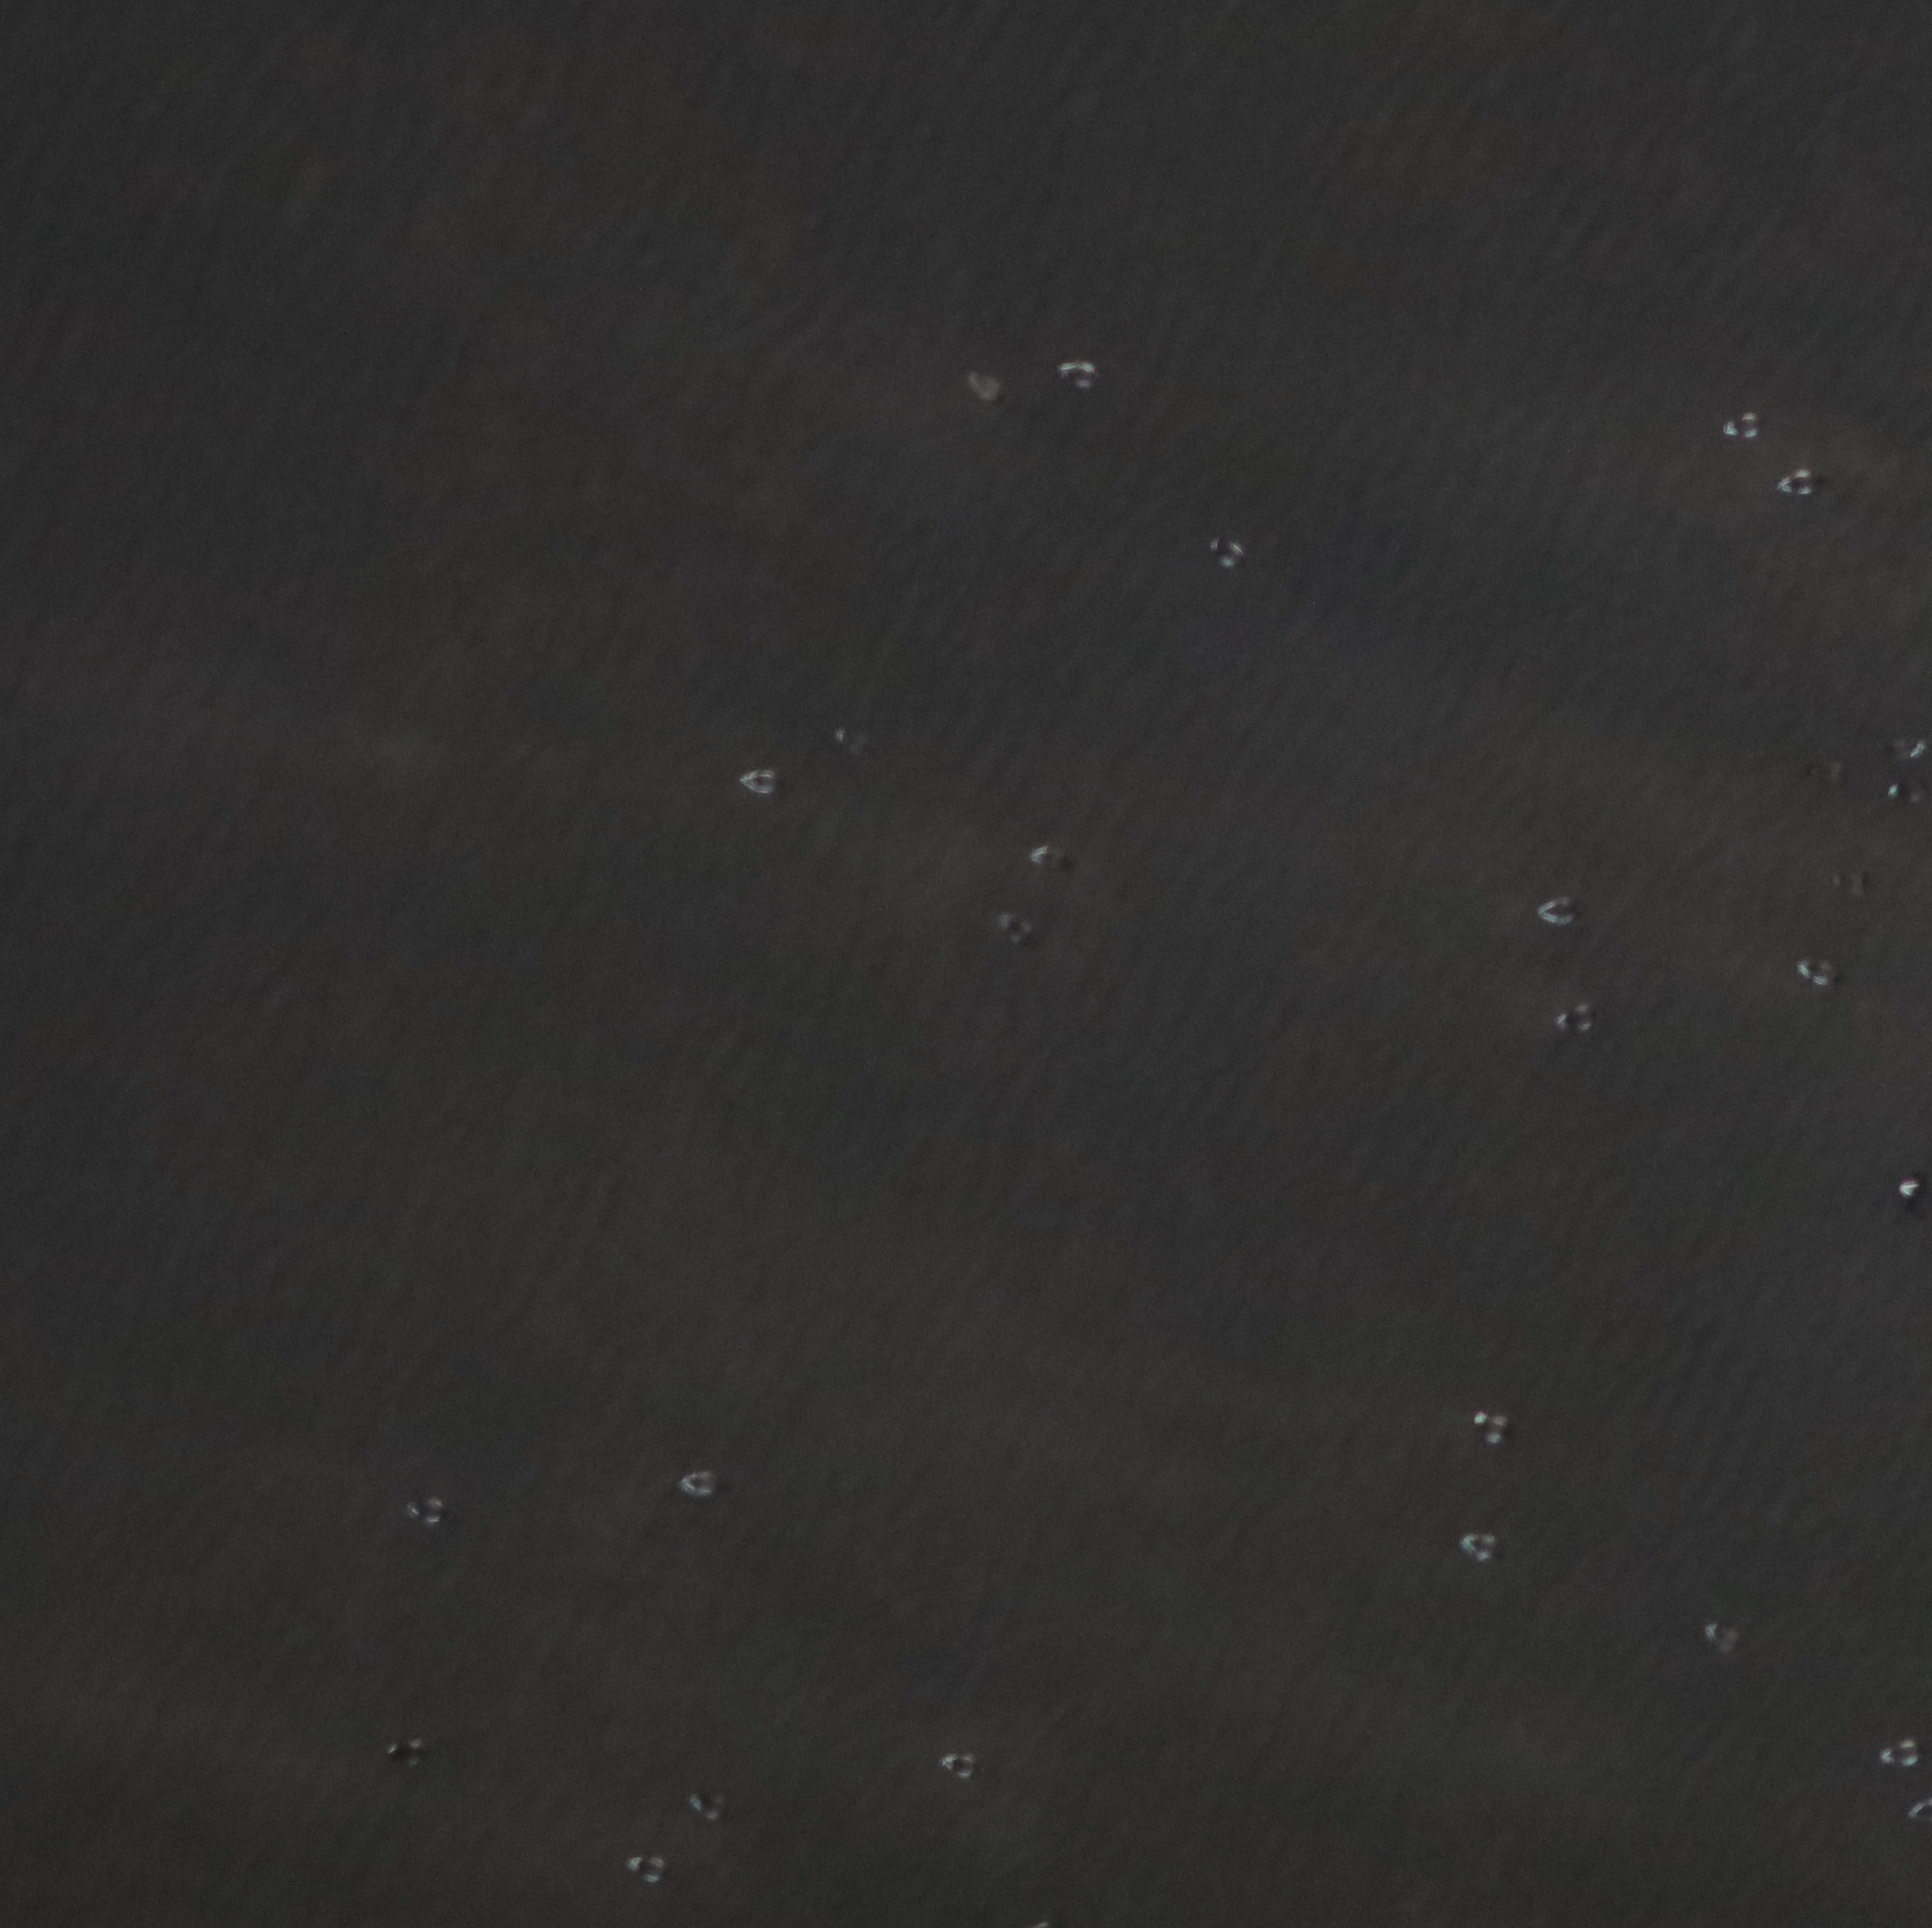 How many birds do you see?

25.